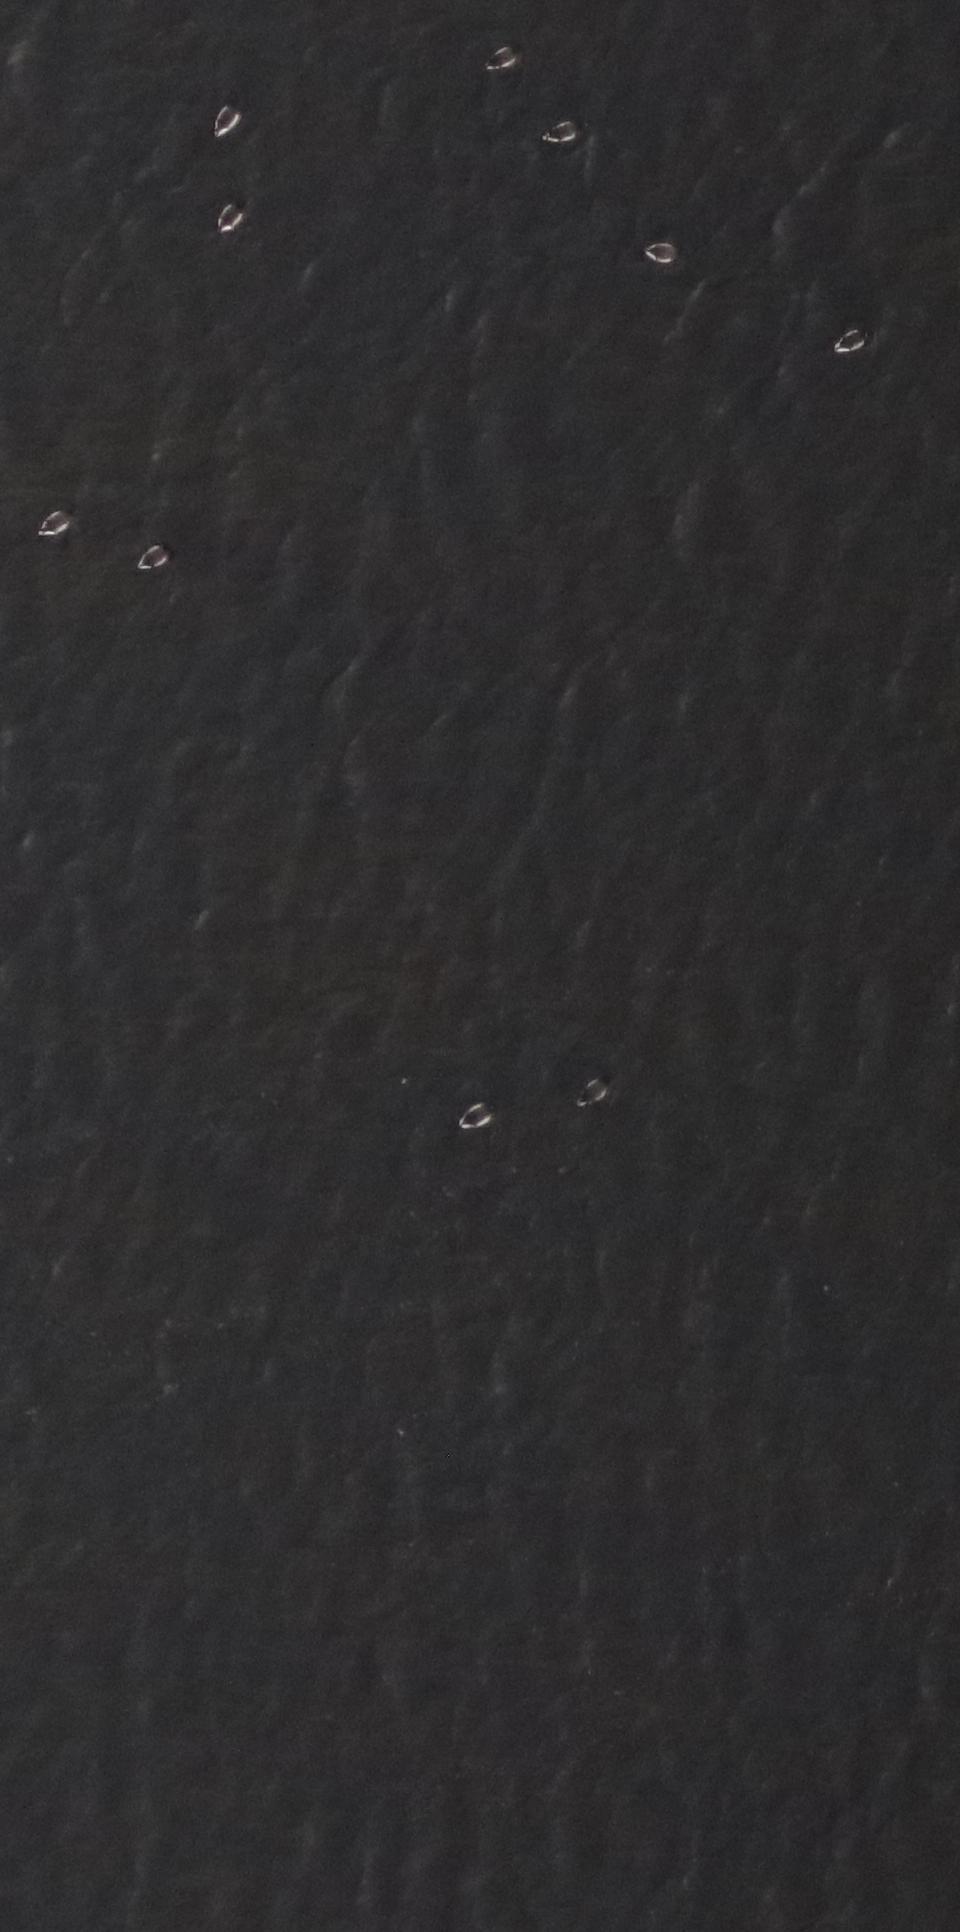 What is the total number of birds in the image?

10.